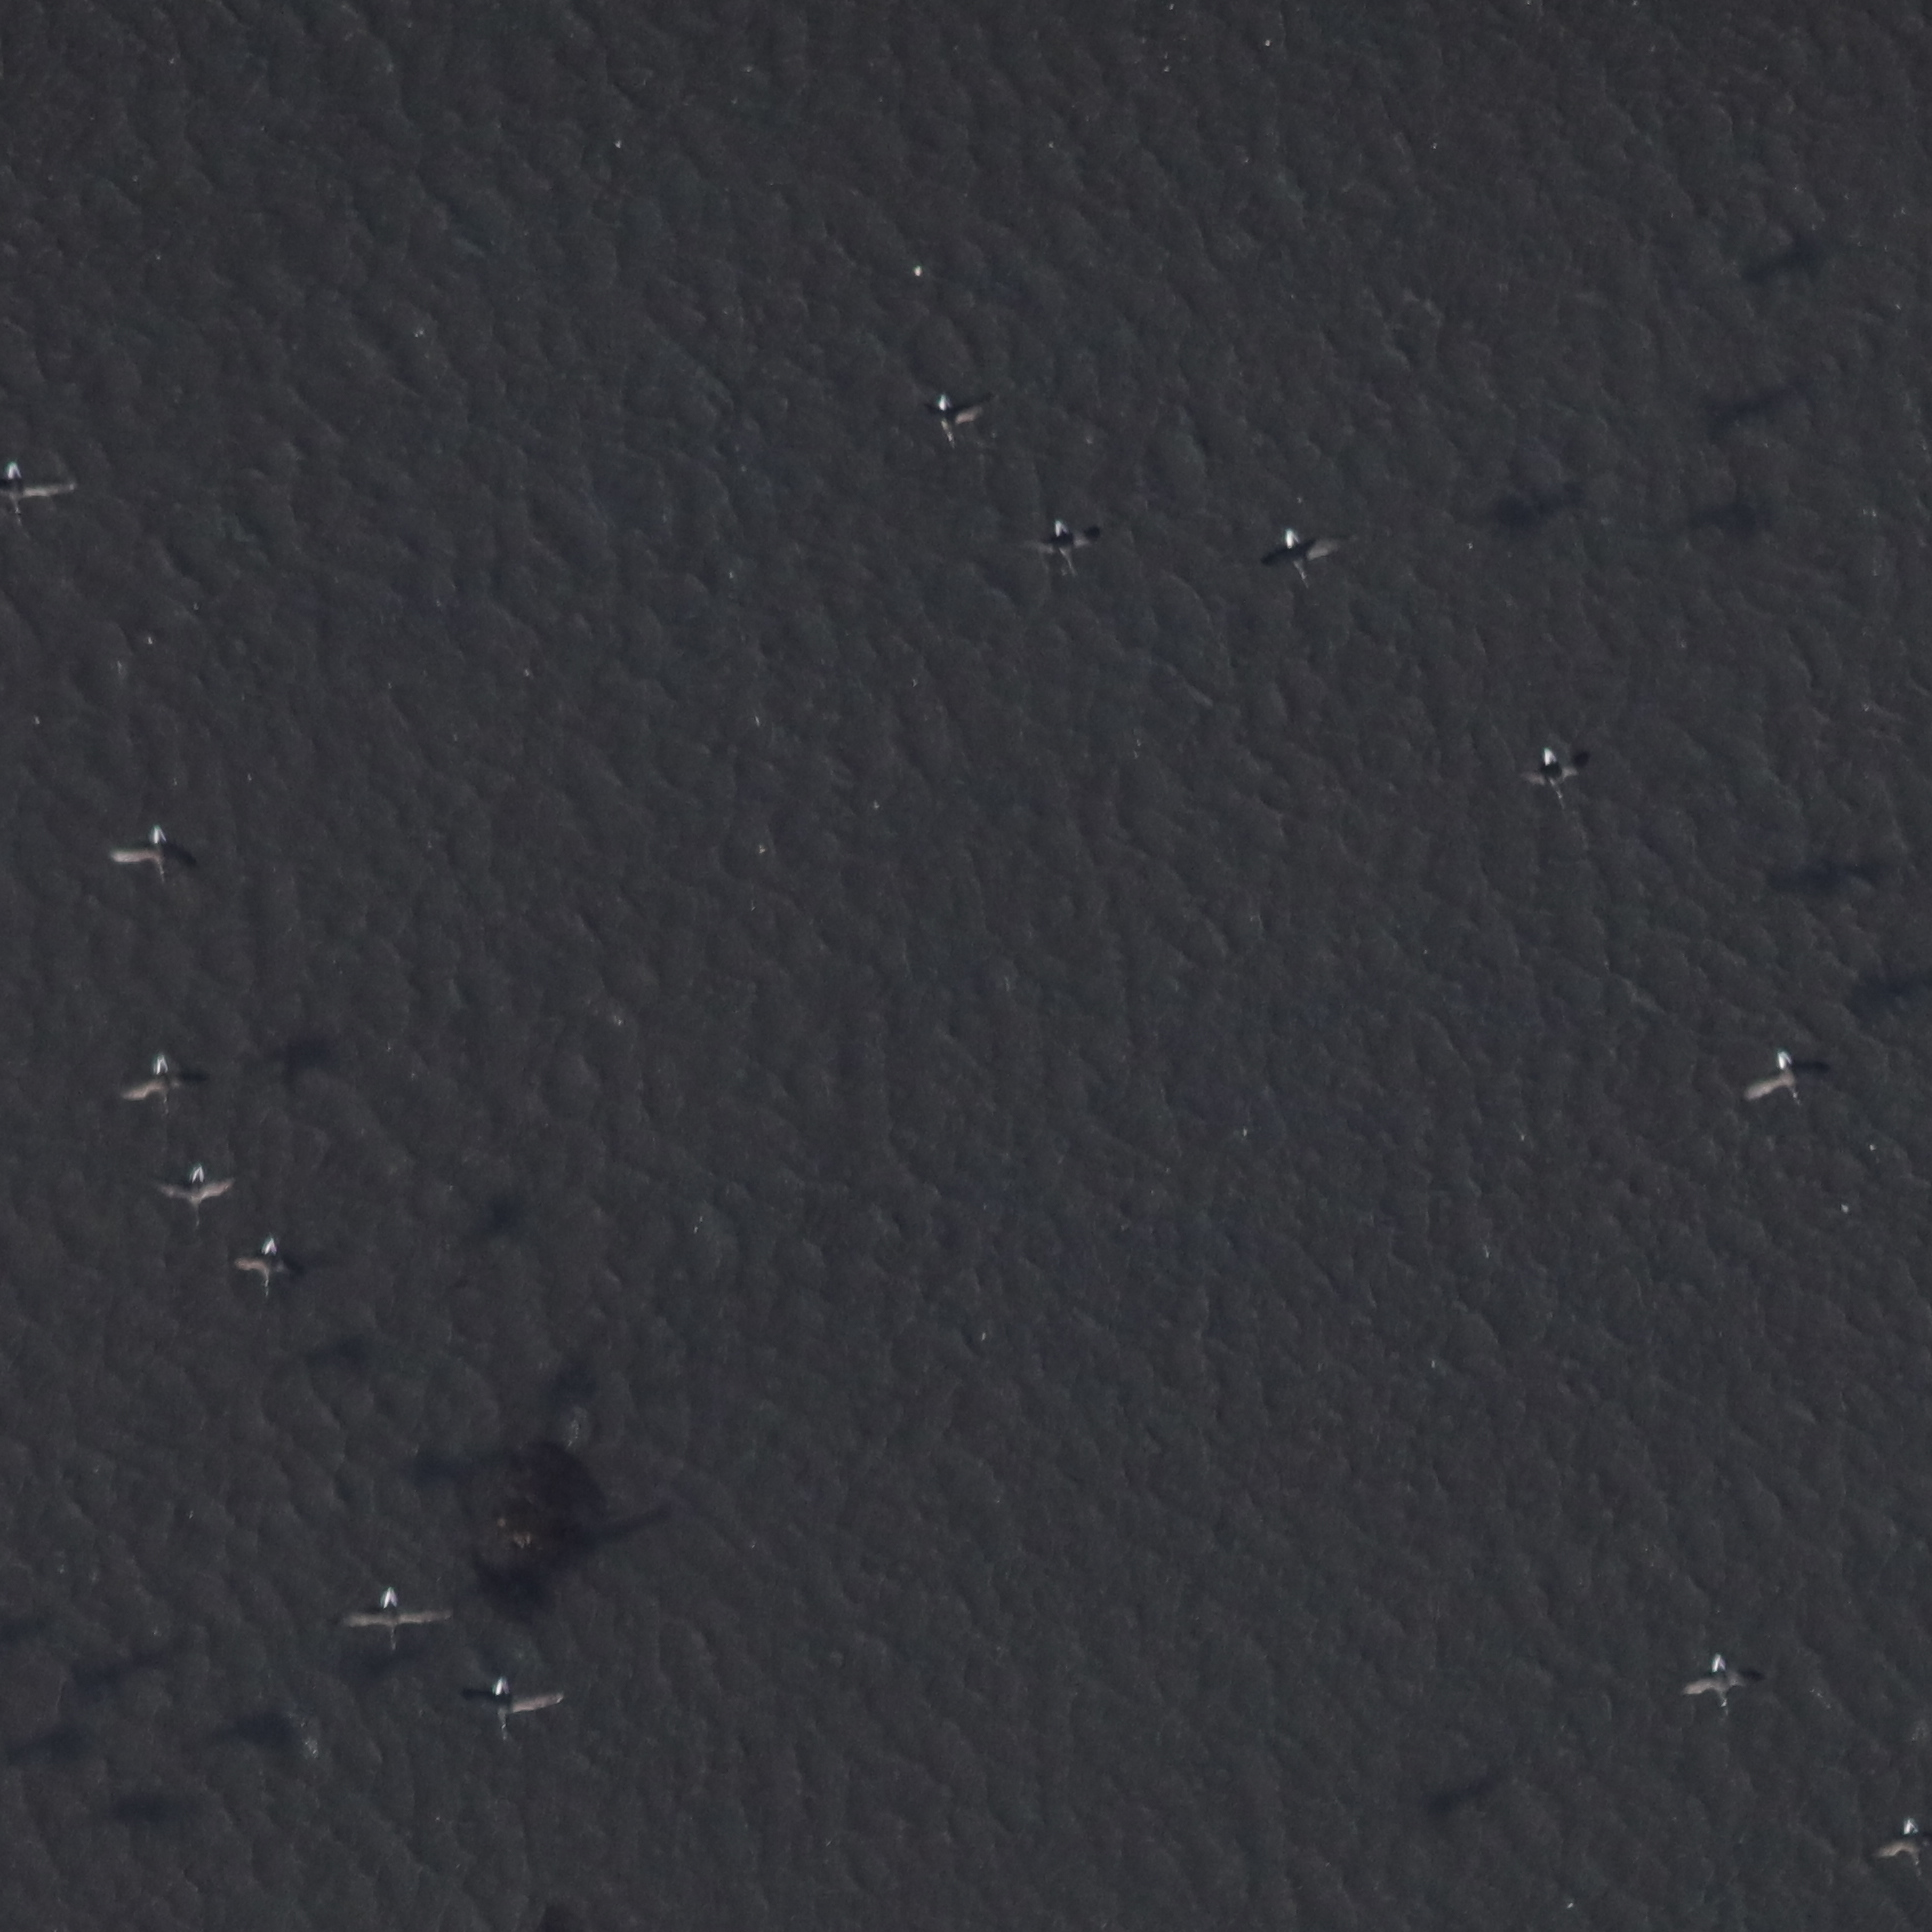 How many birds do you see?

14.